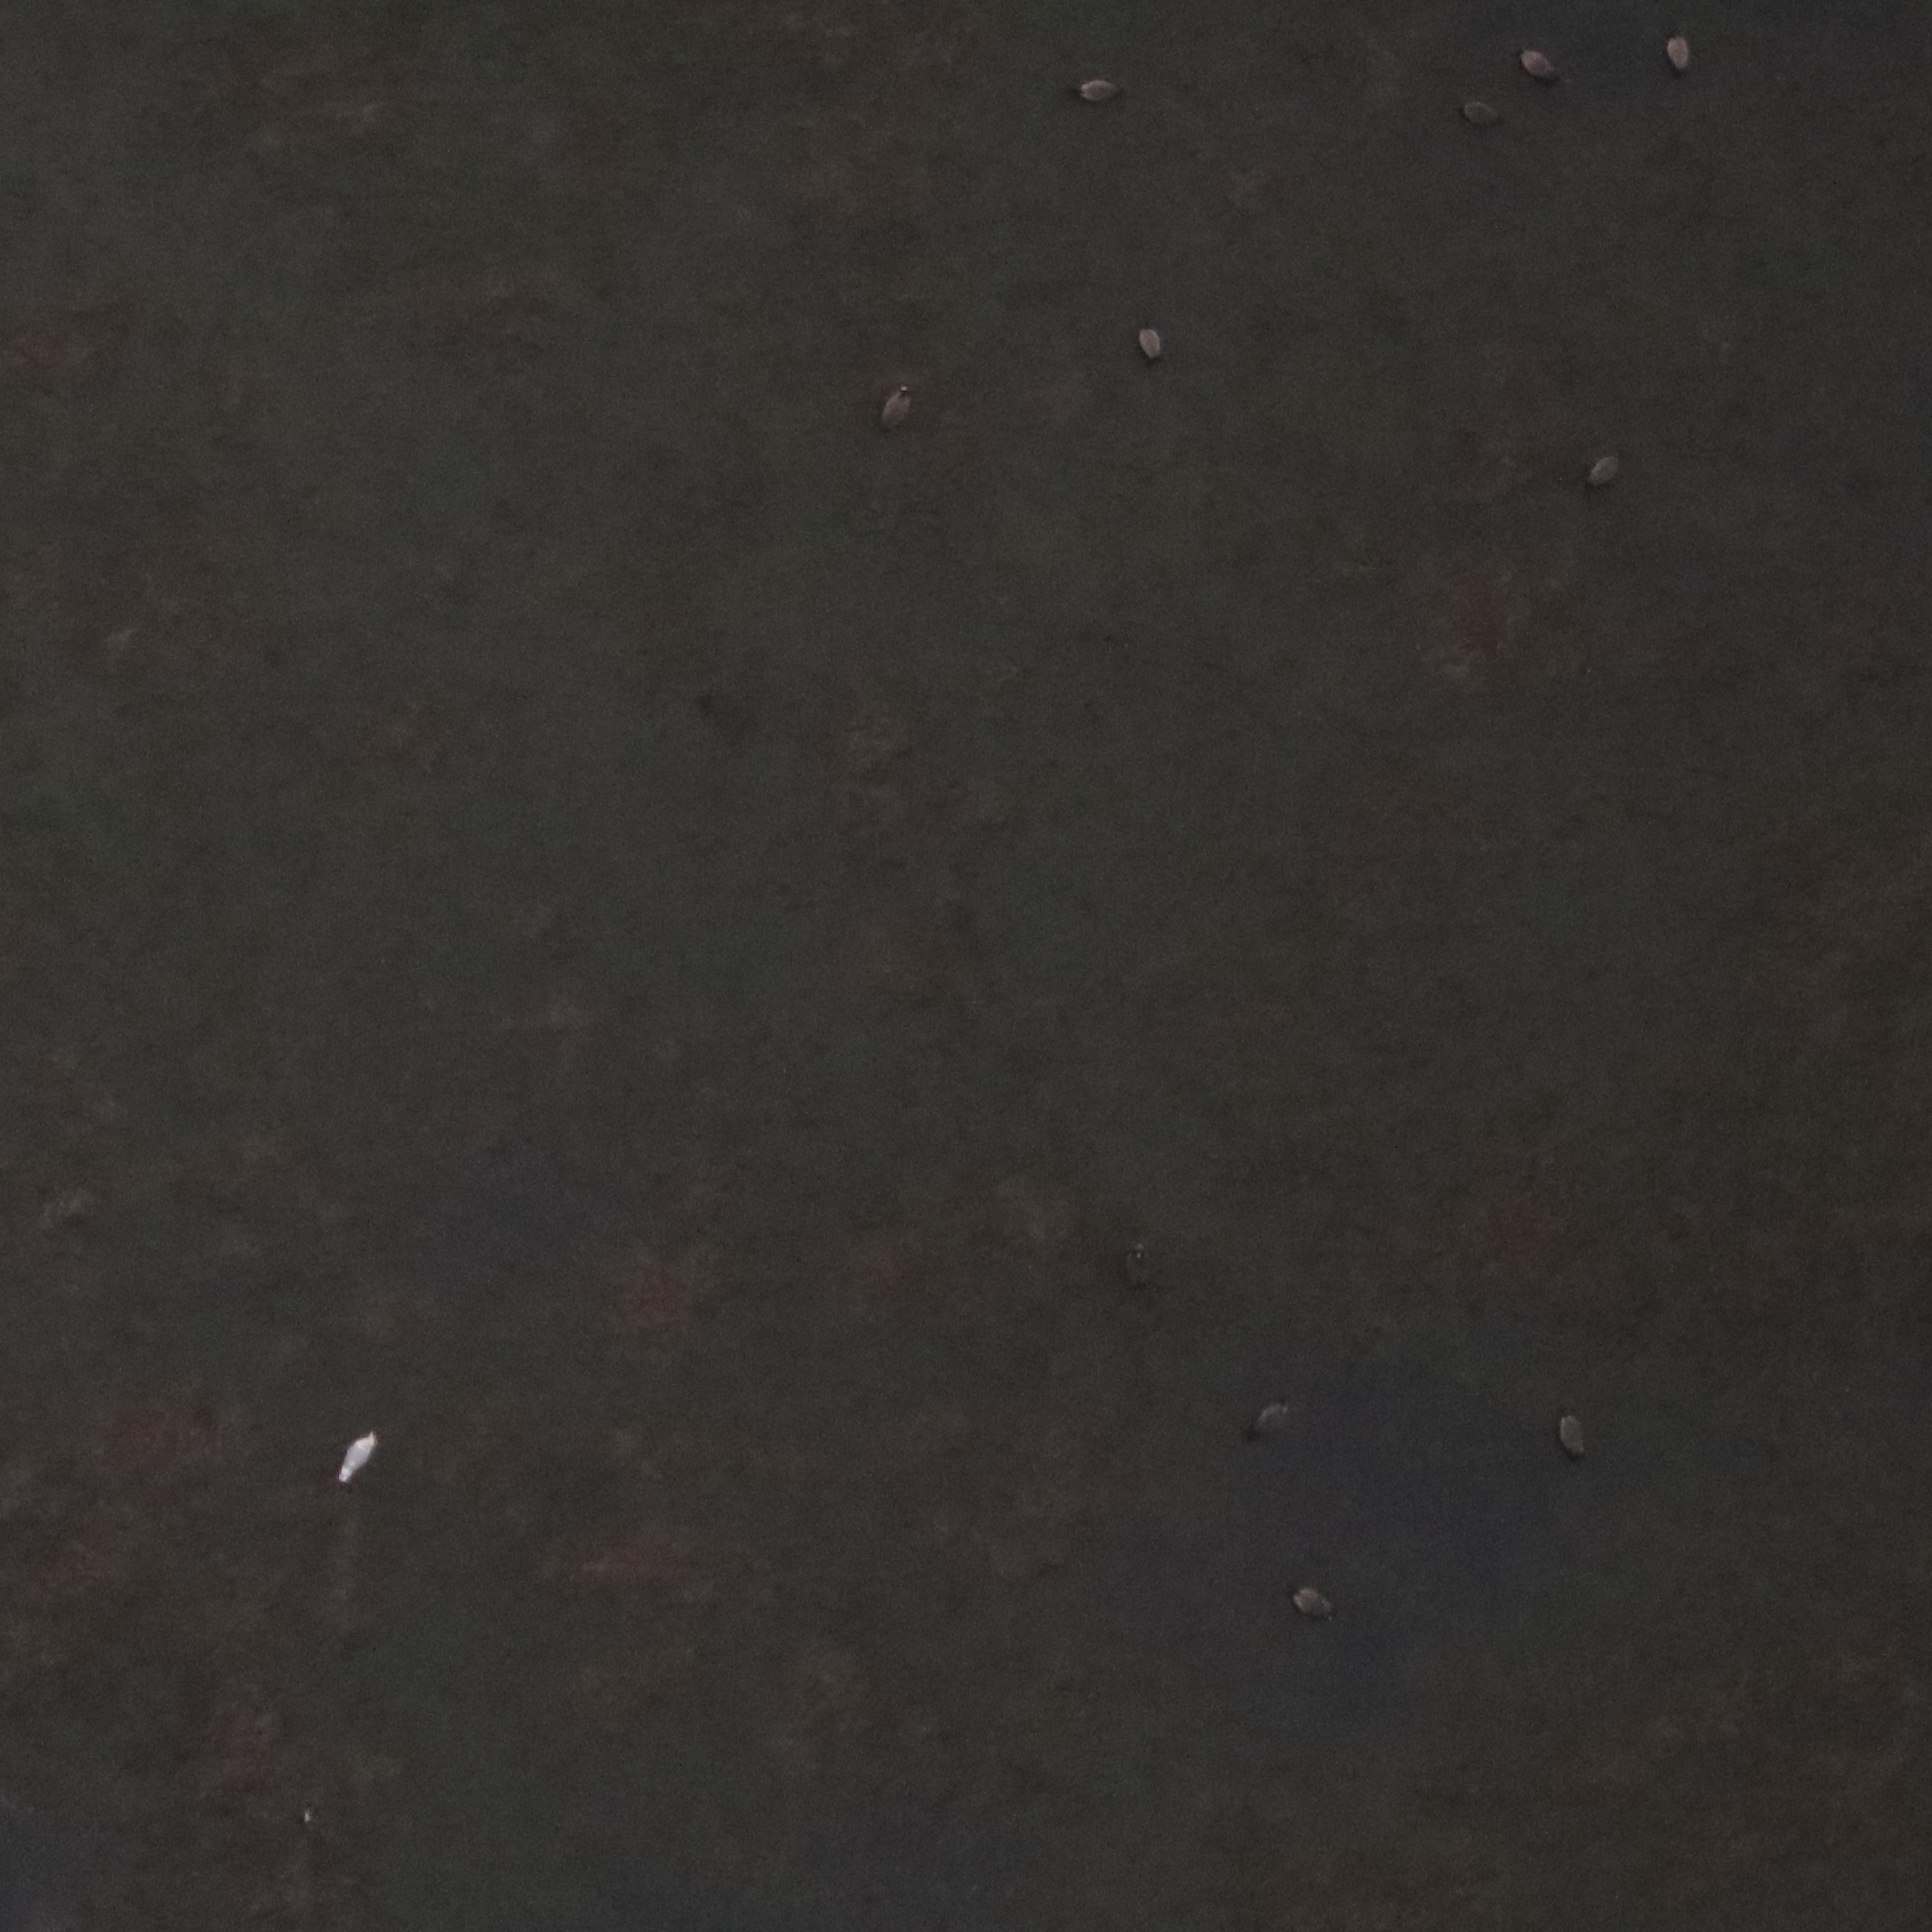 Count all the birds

12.